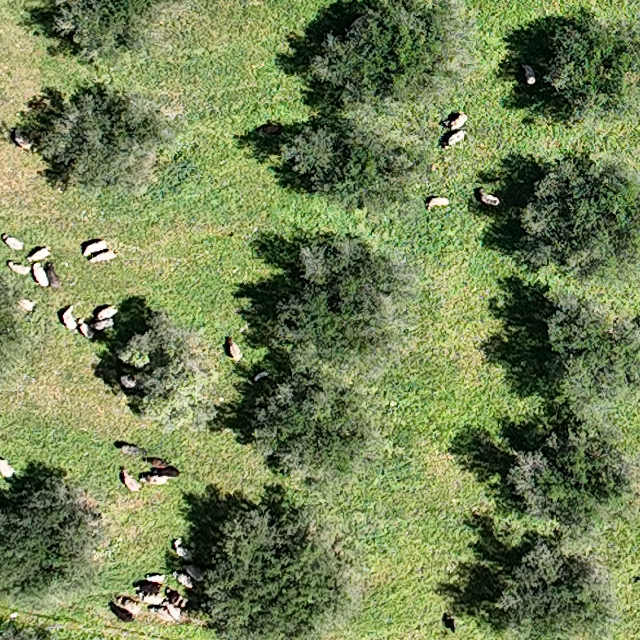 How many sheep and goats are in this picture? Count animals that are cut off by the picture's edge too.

42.